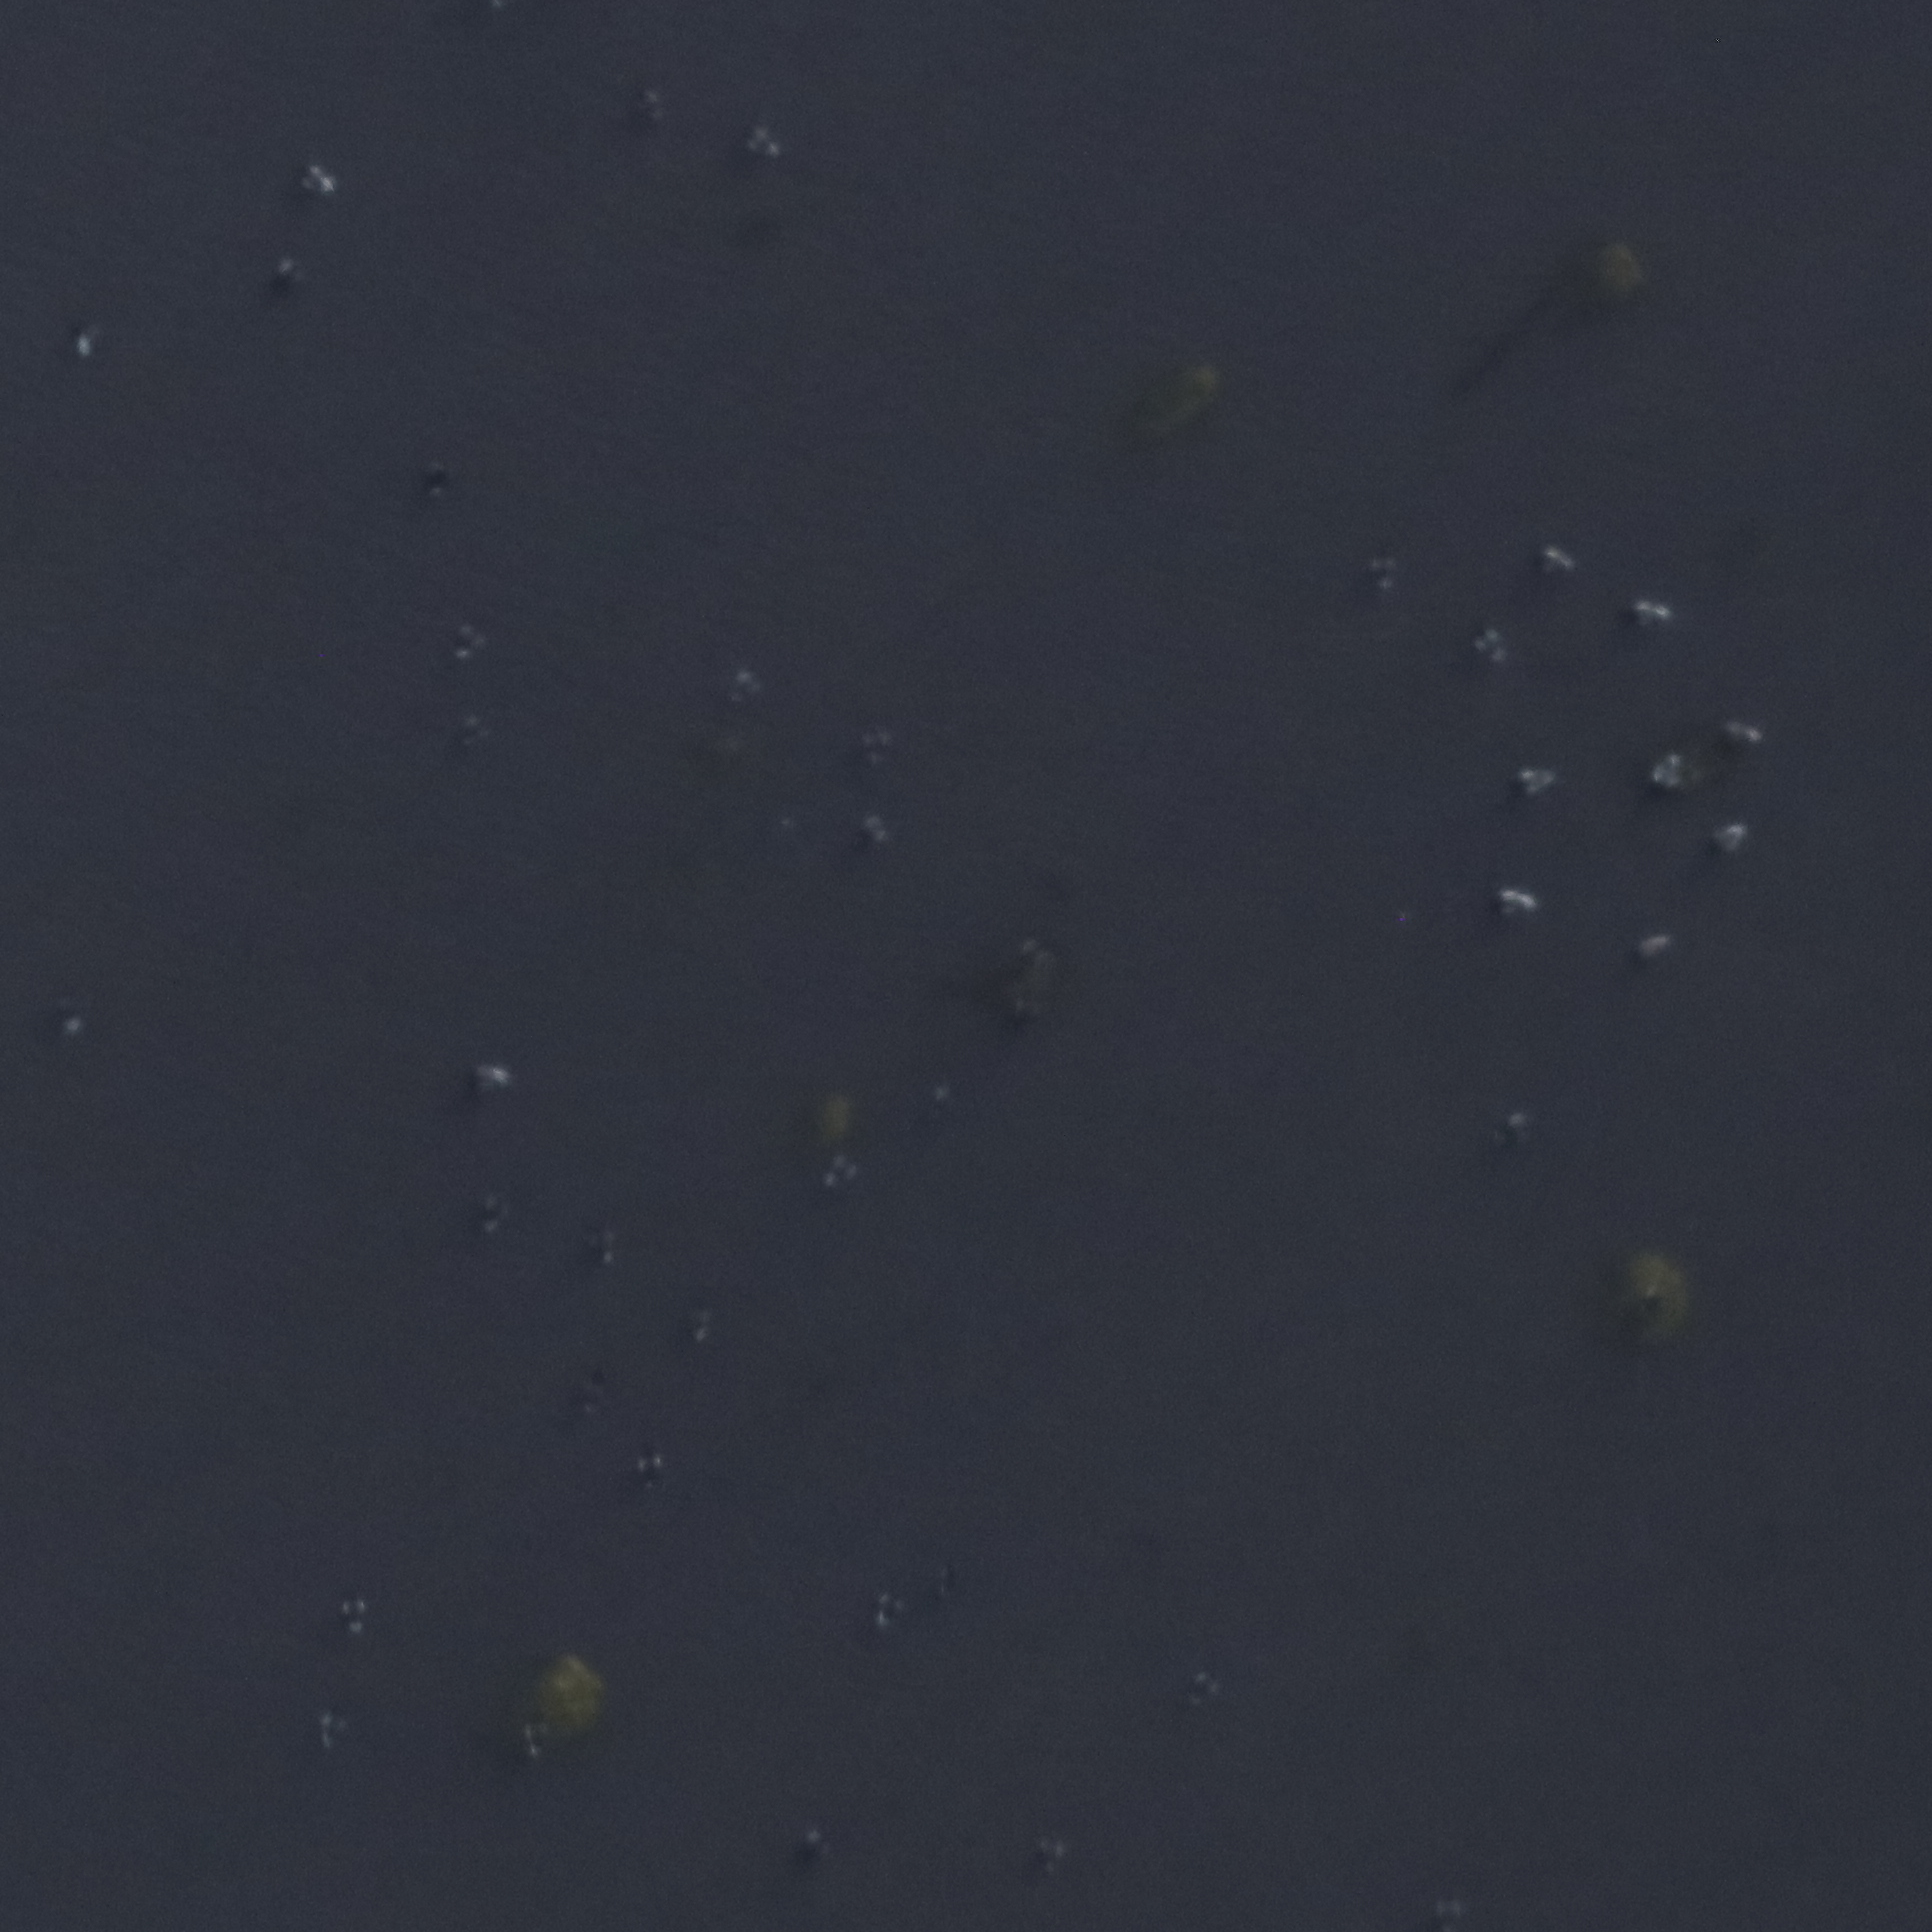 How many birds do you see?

40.